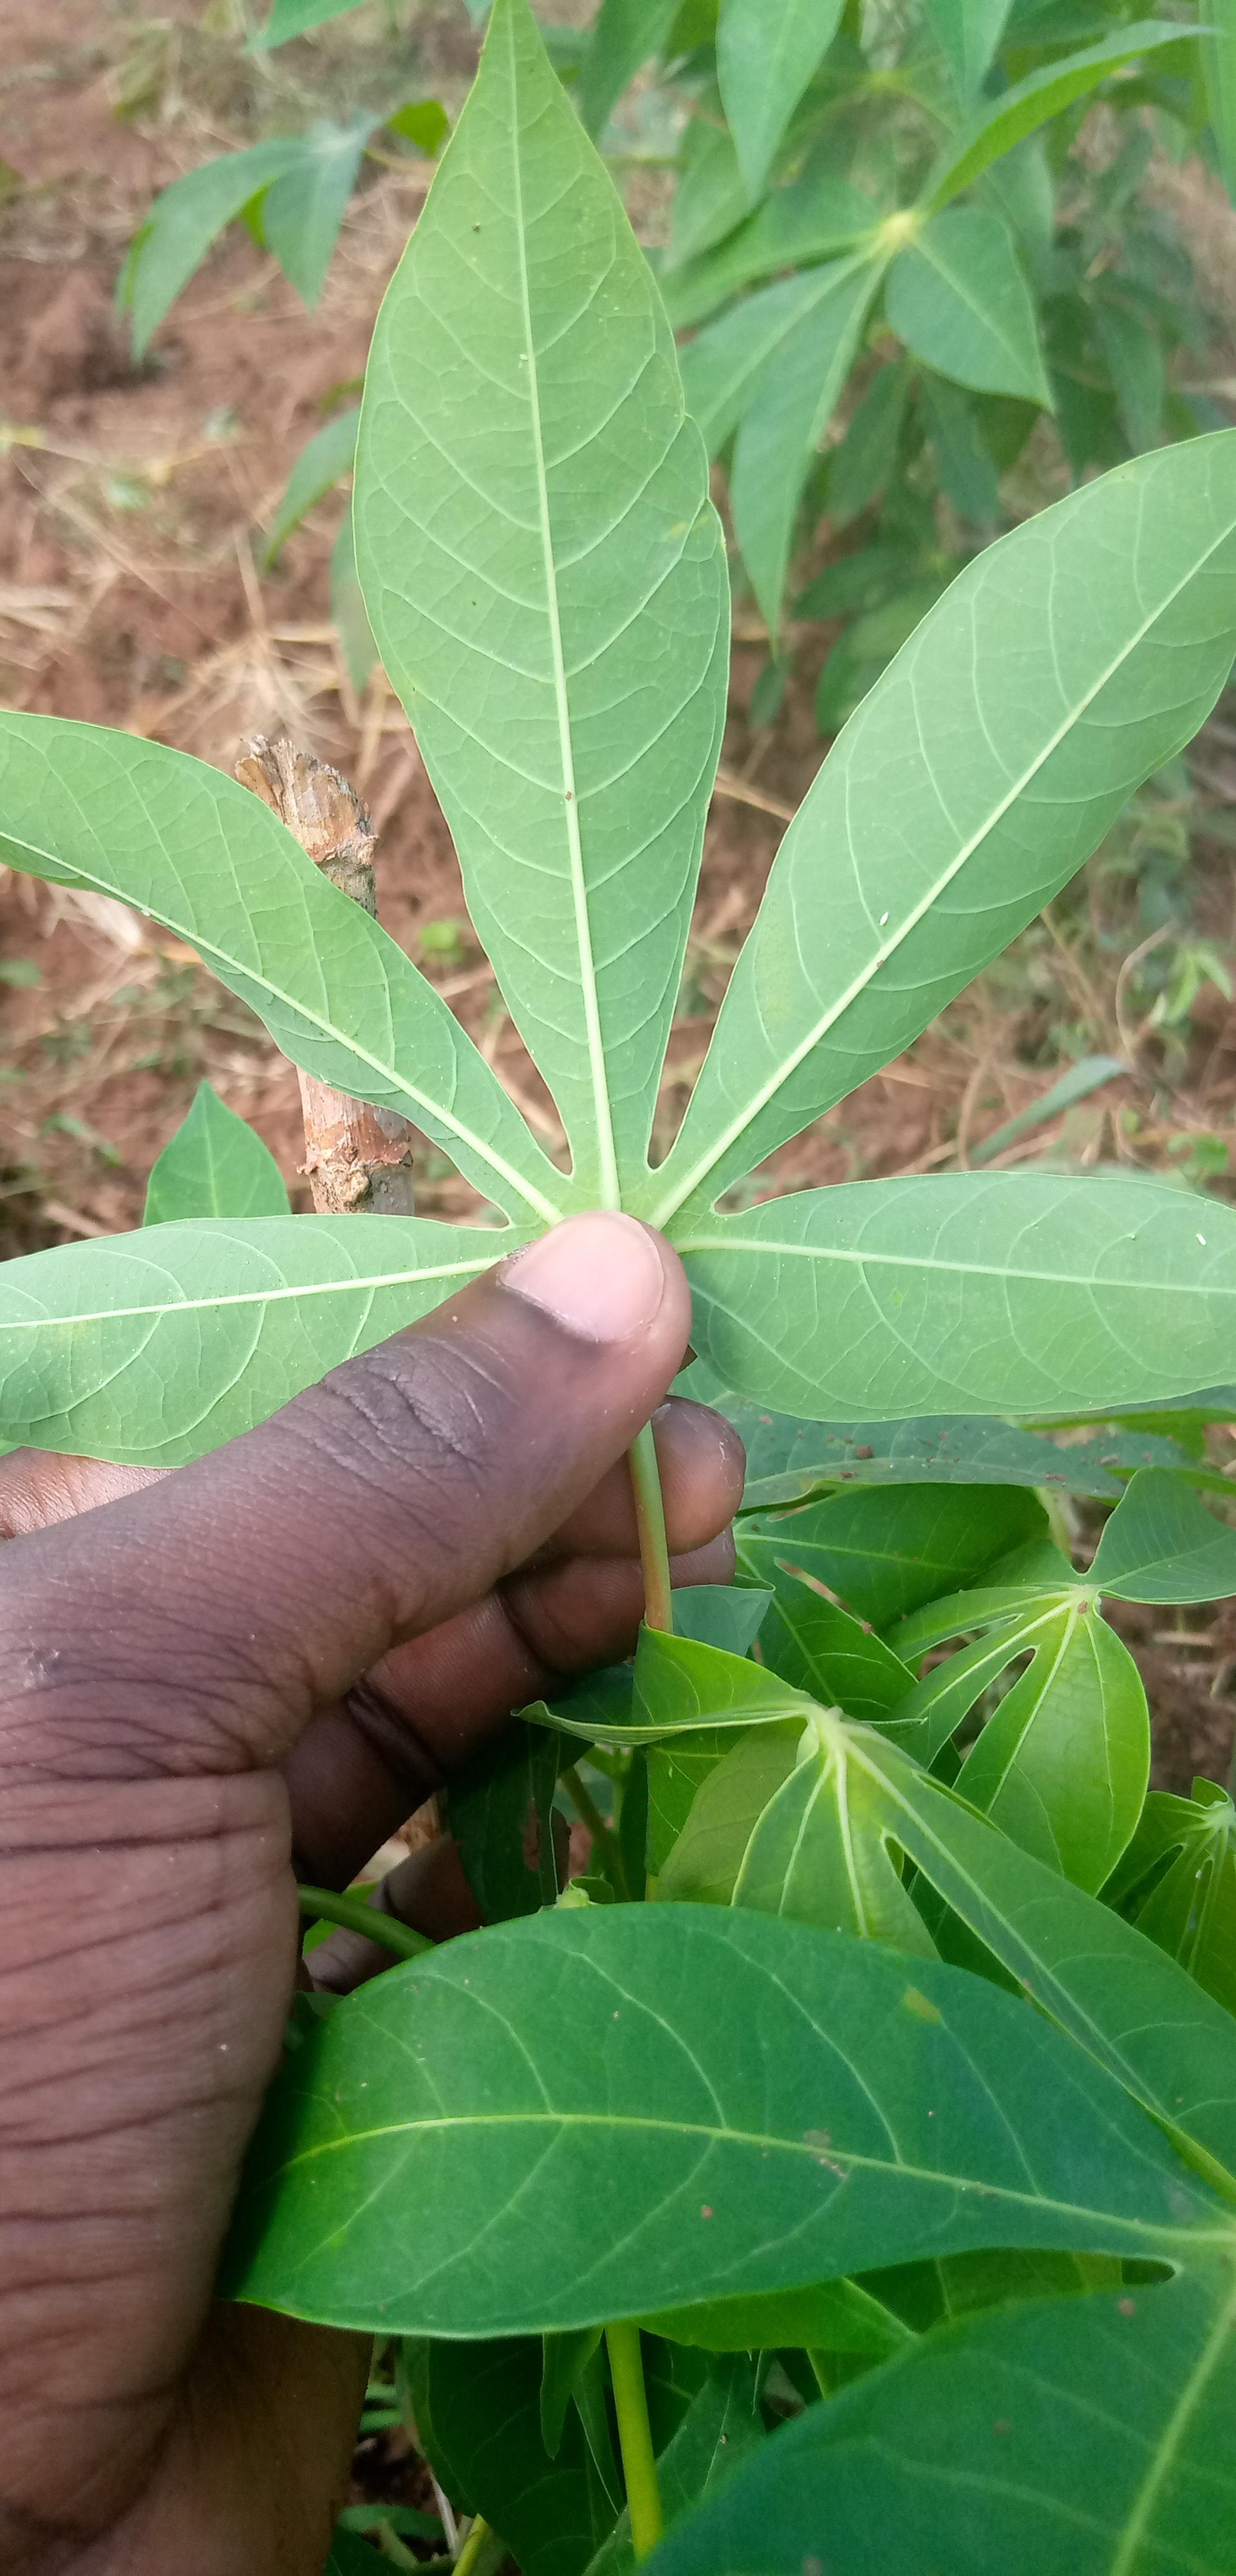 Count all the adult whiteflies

2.